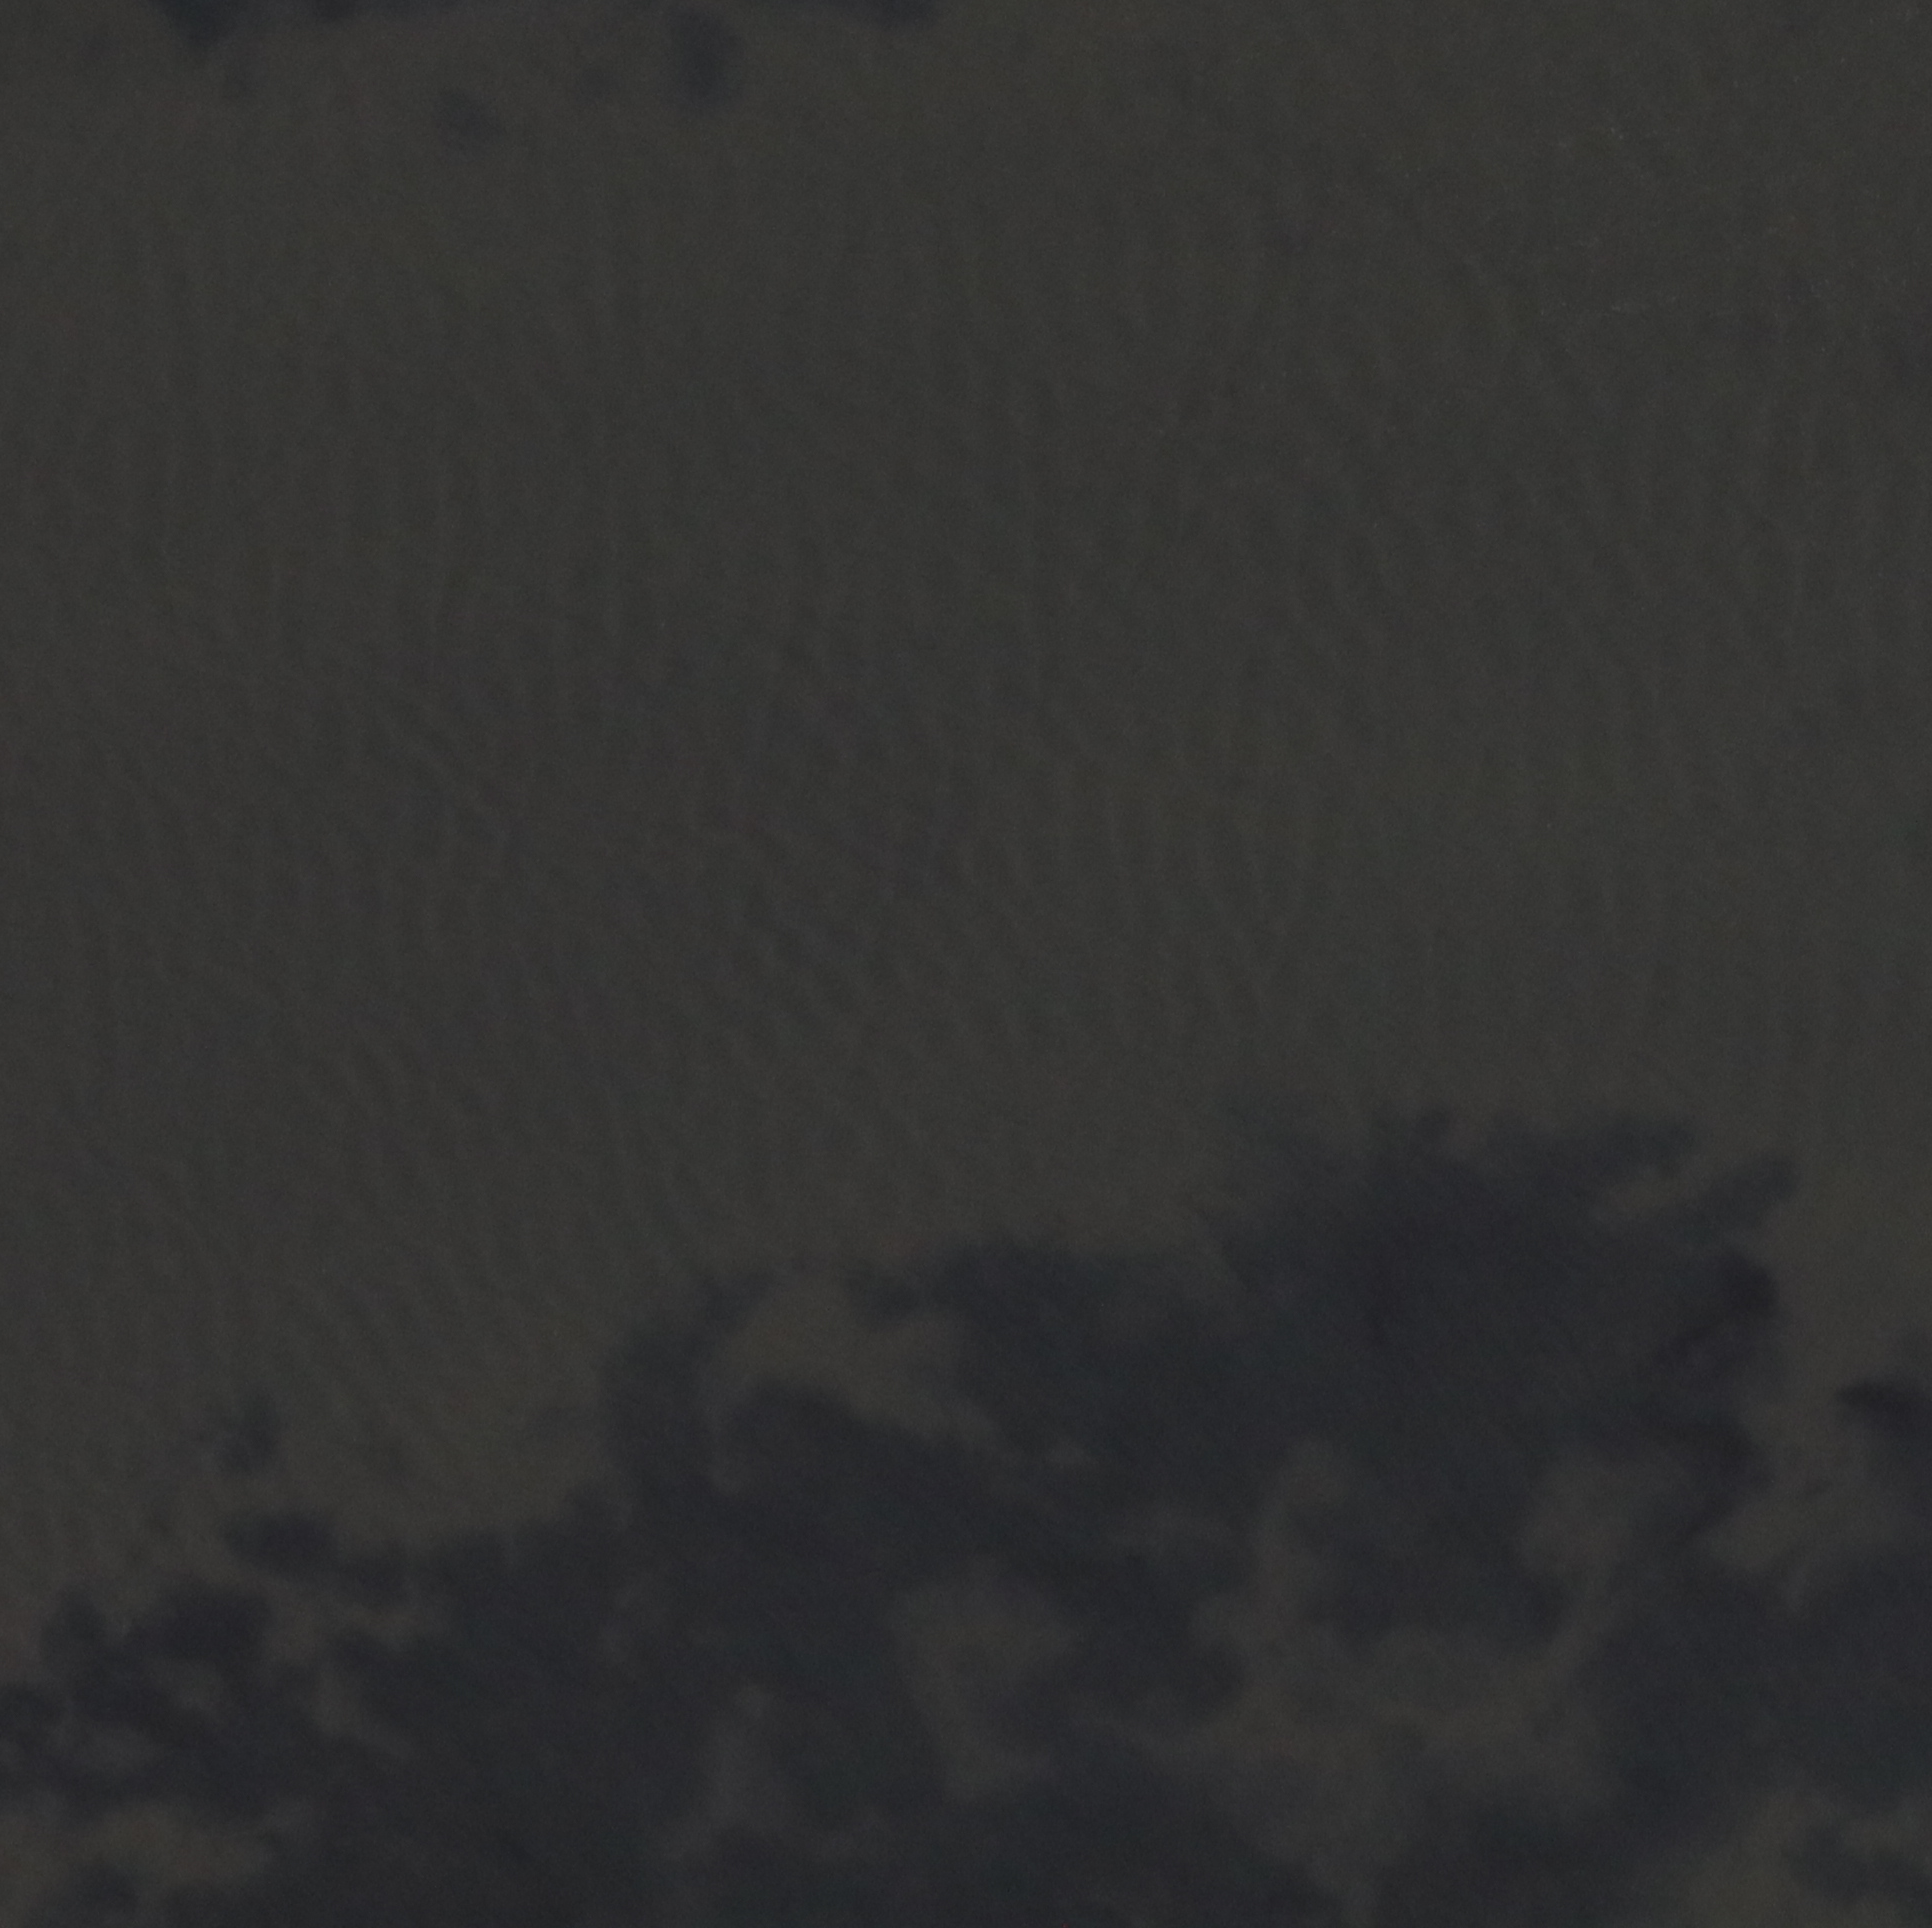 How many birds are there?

0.